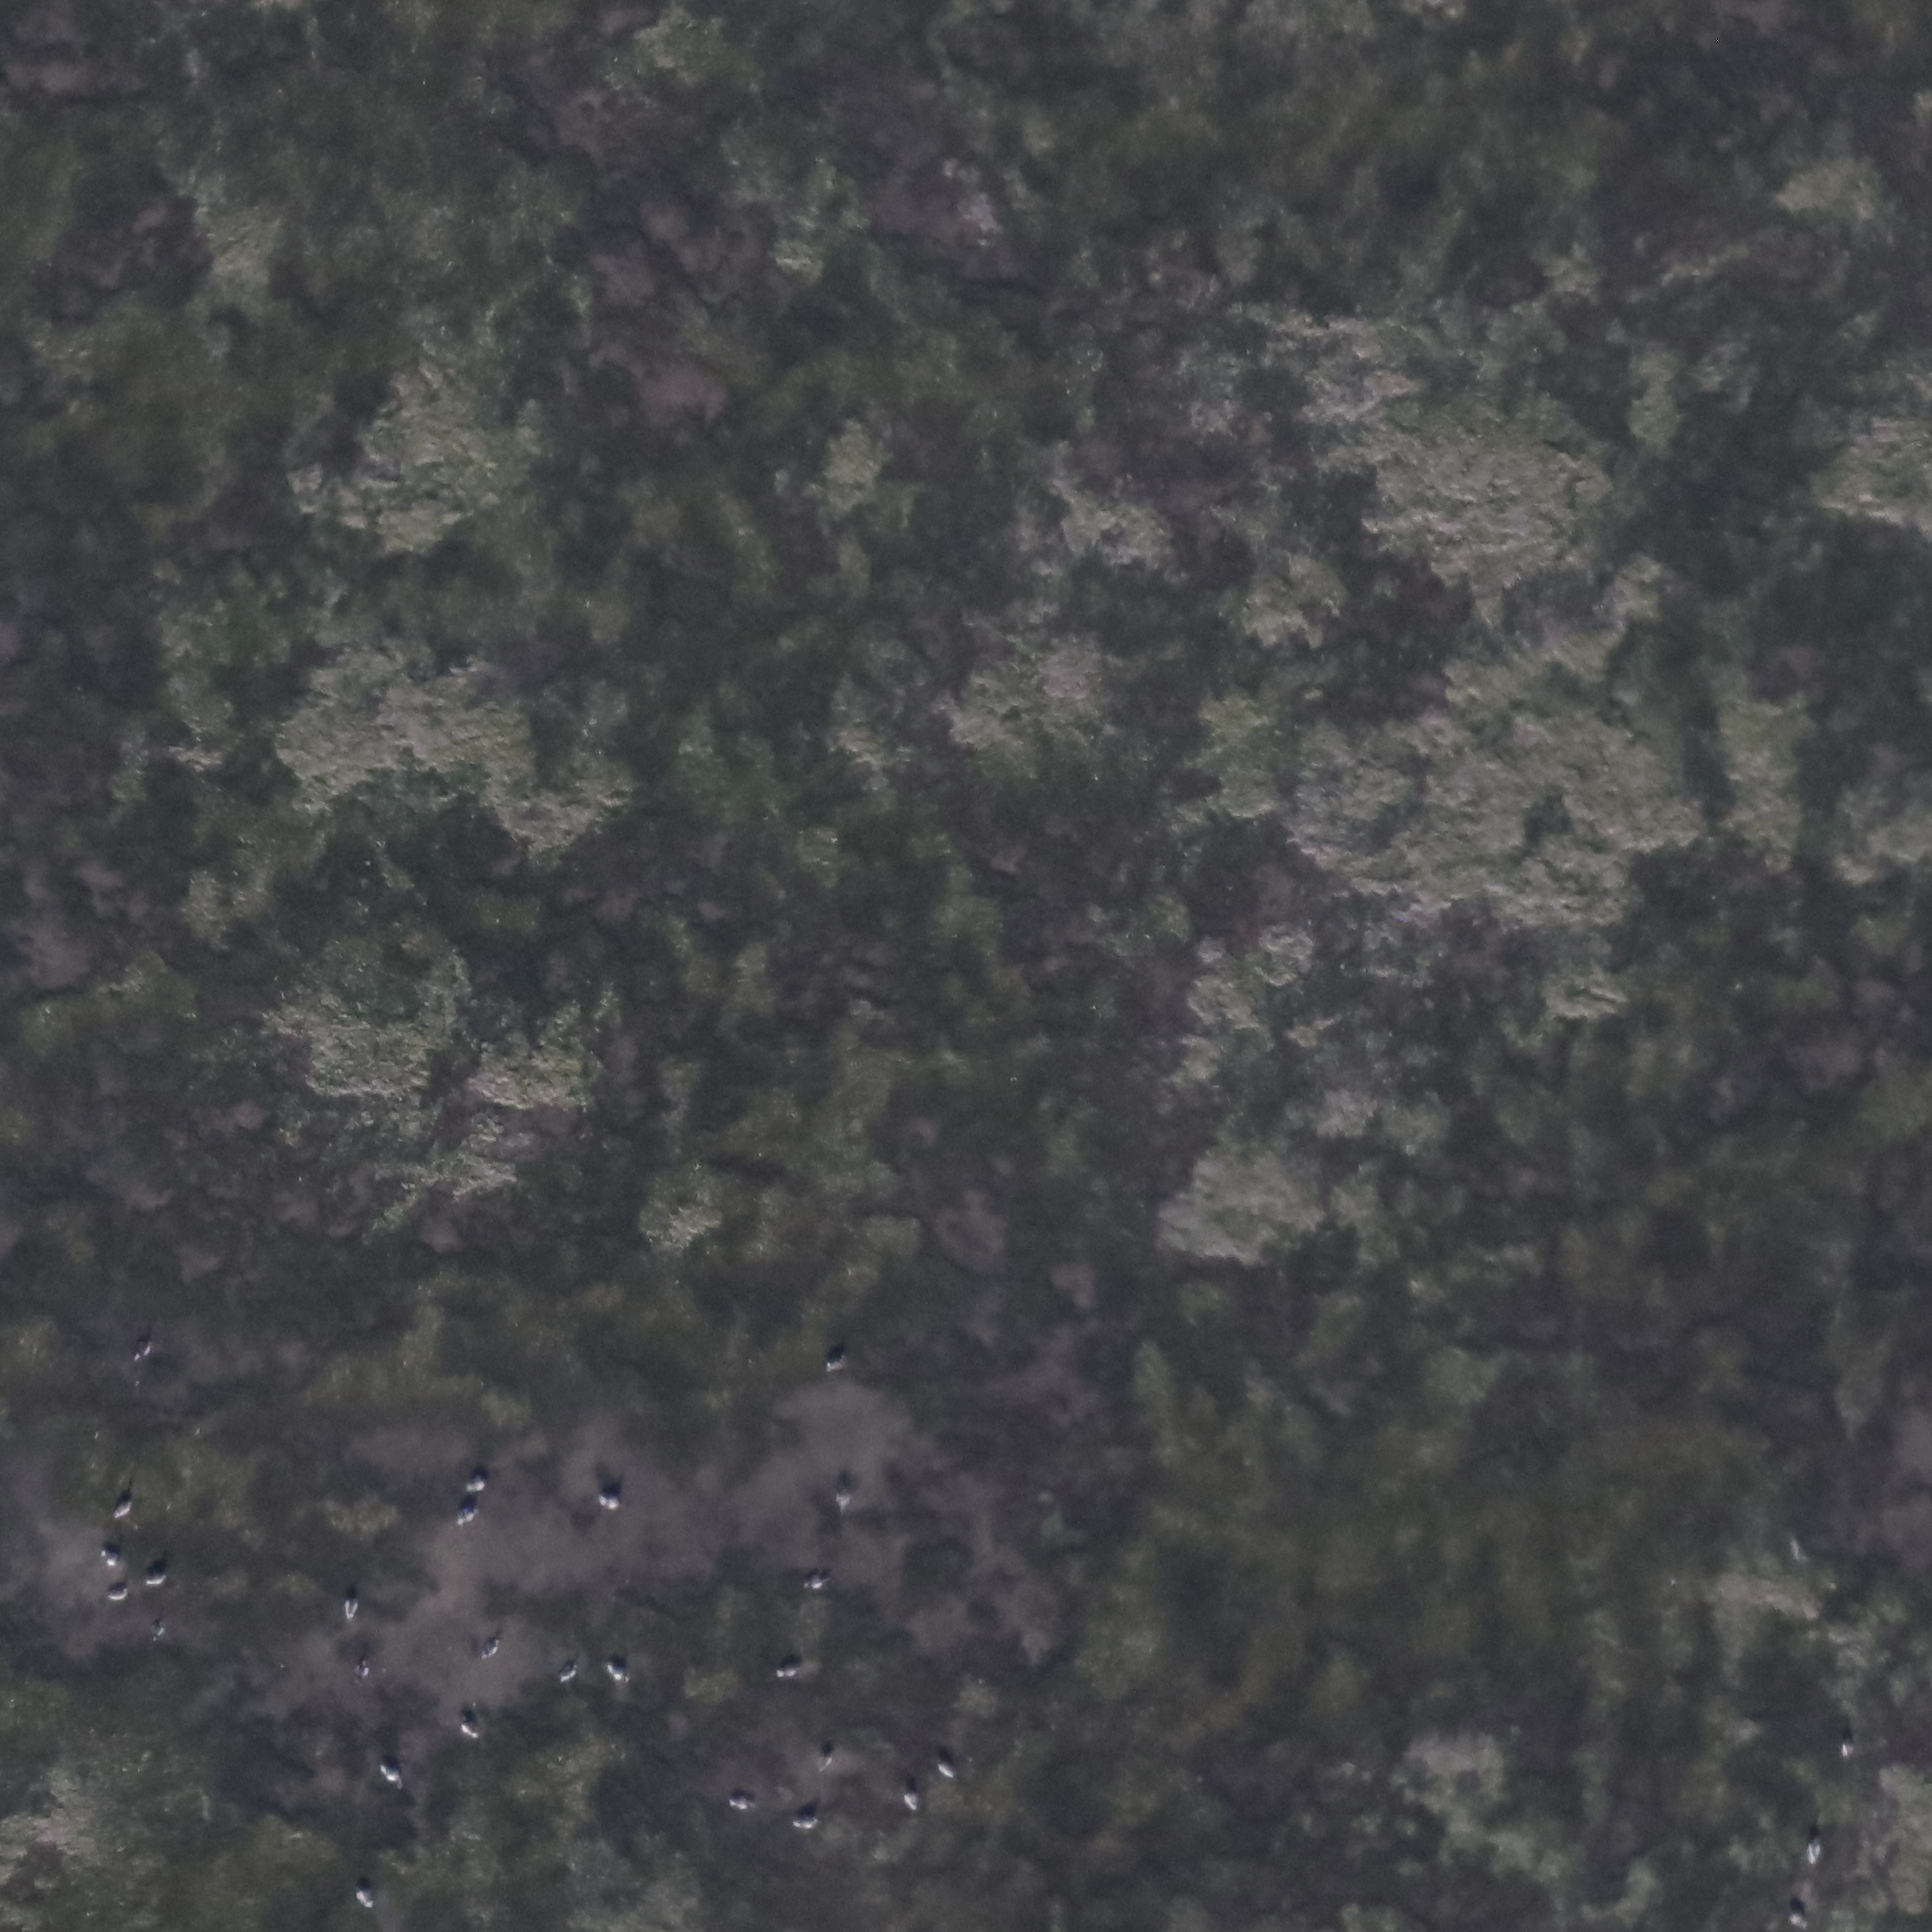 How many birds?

29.